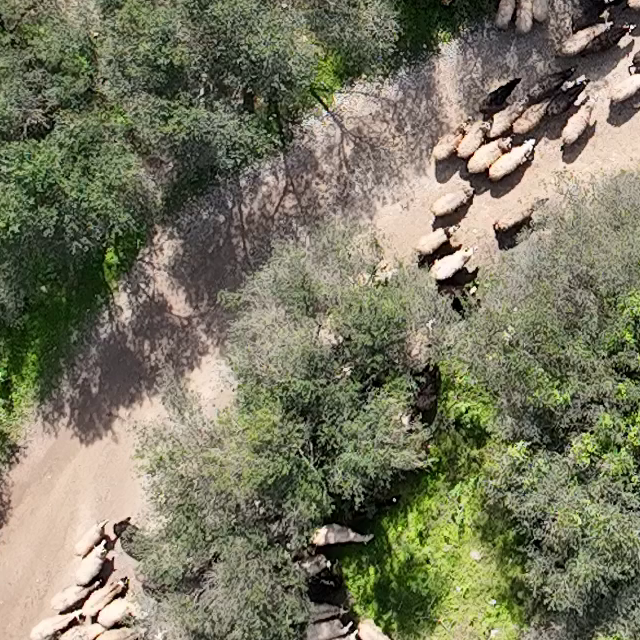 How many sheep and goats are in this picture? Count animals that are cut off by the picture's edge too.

39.